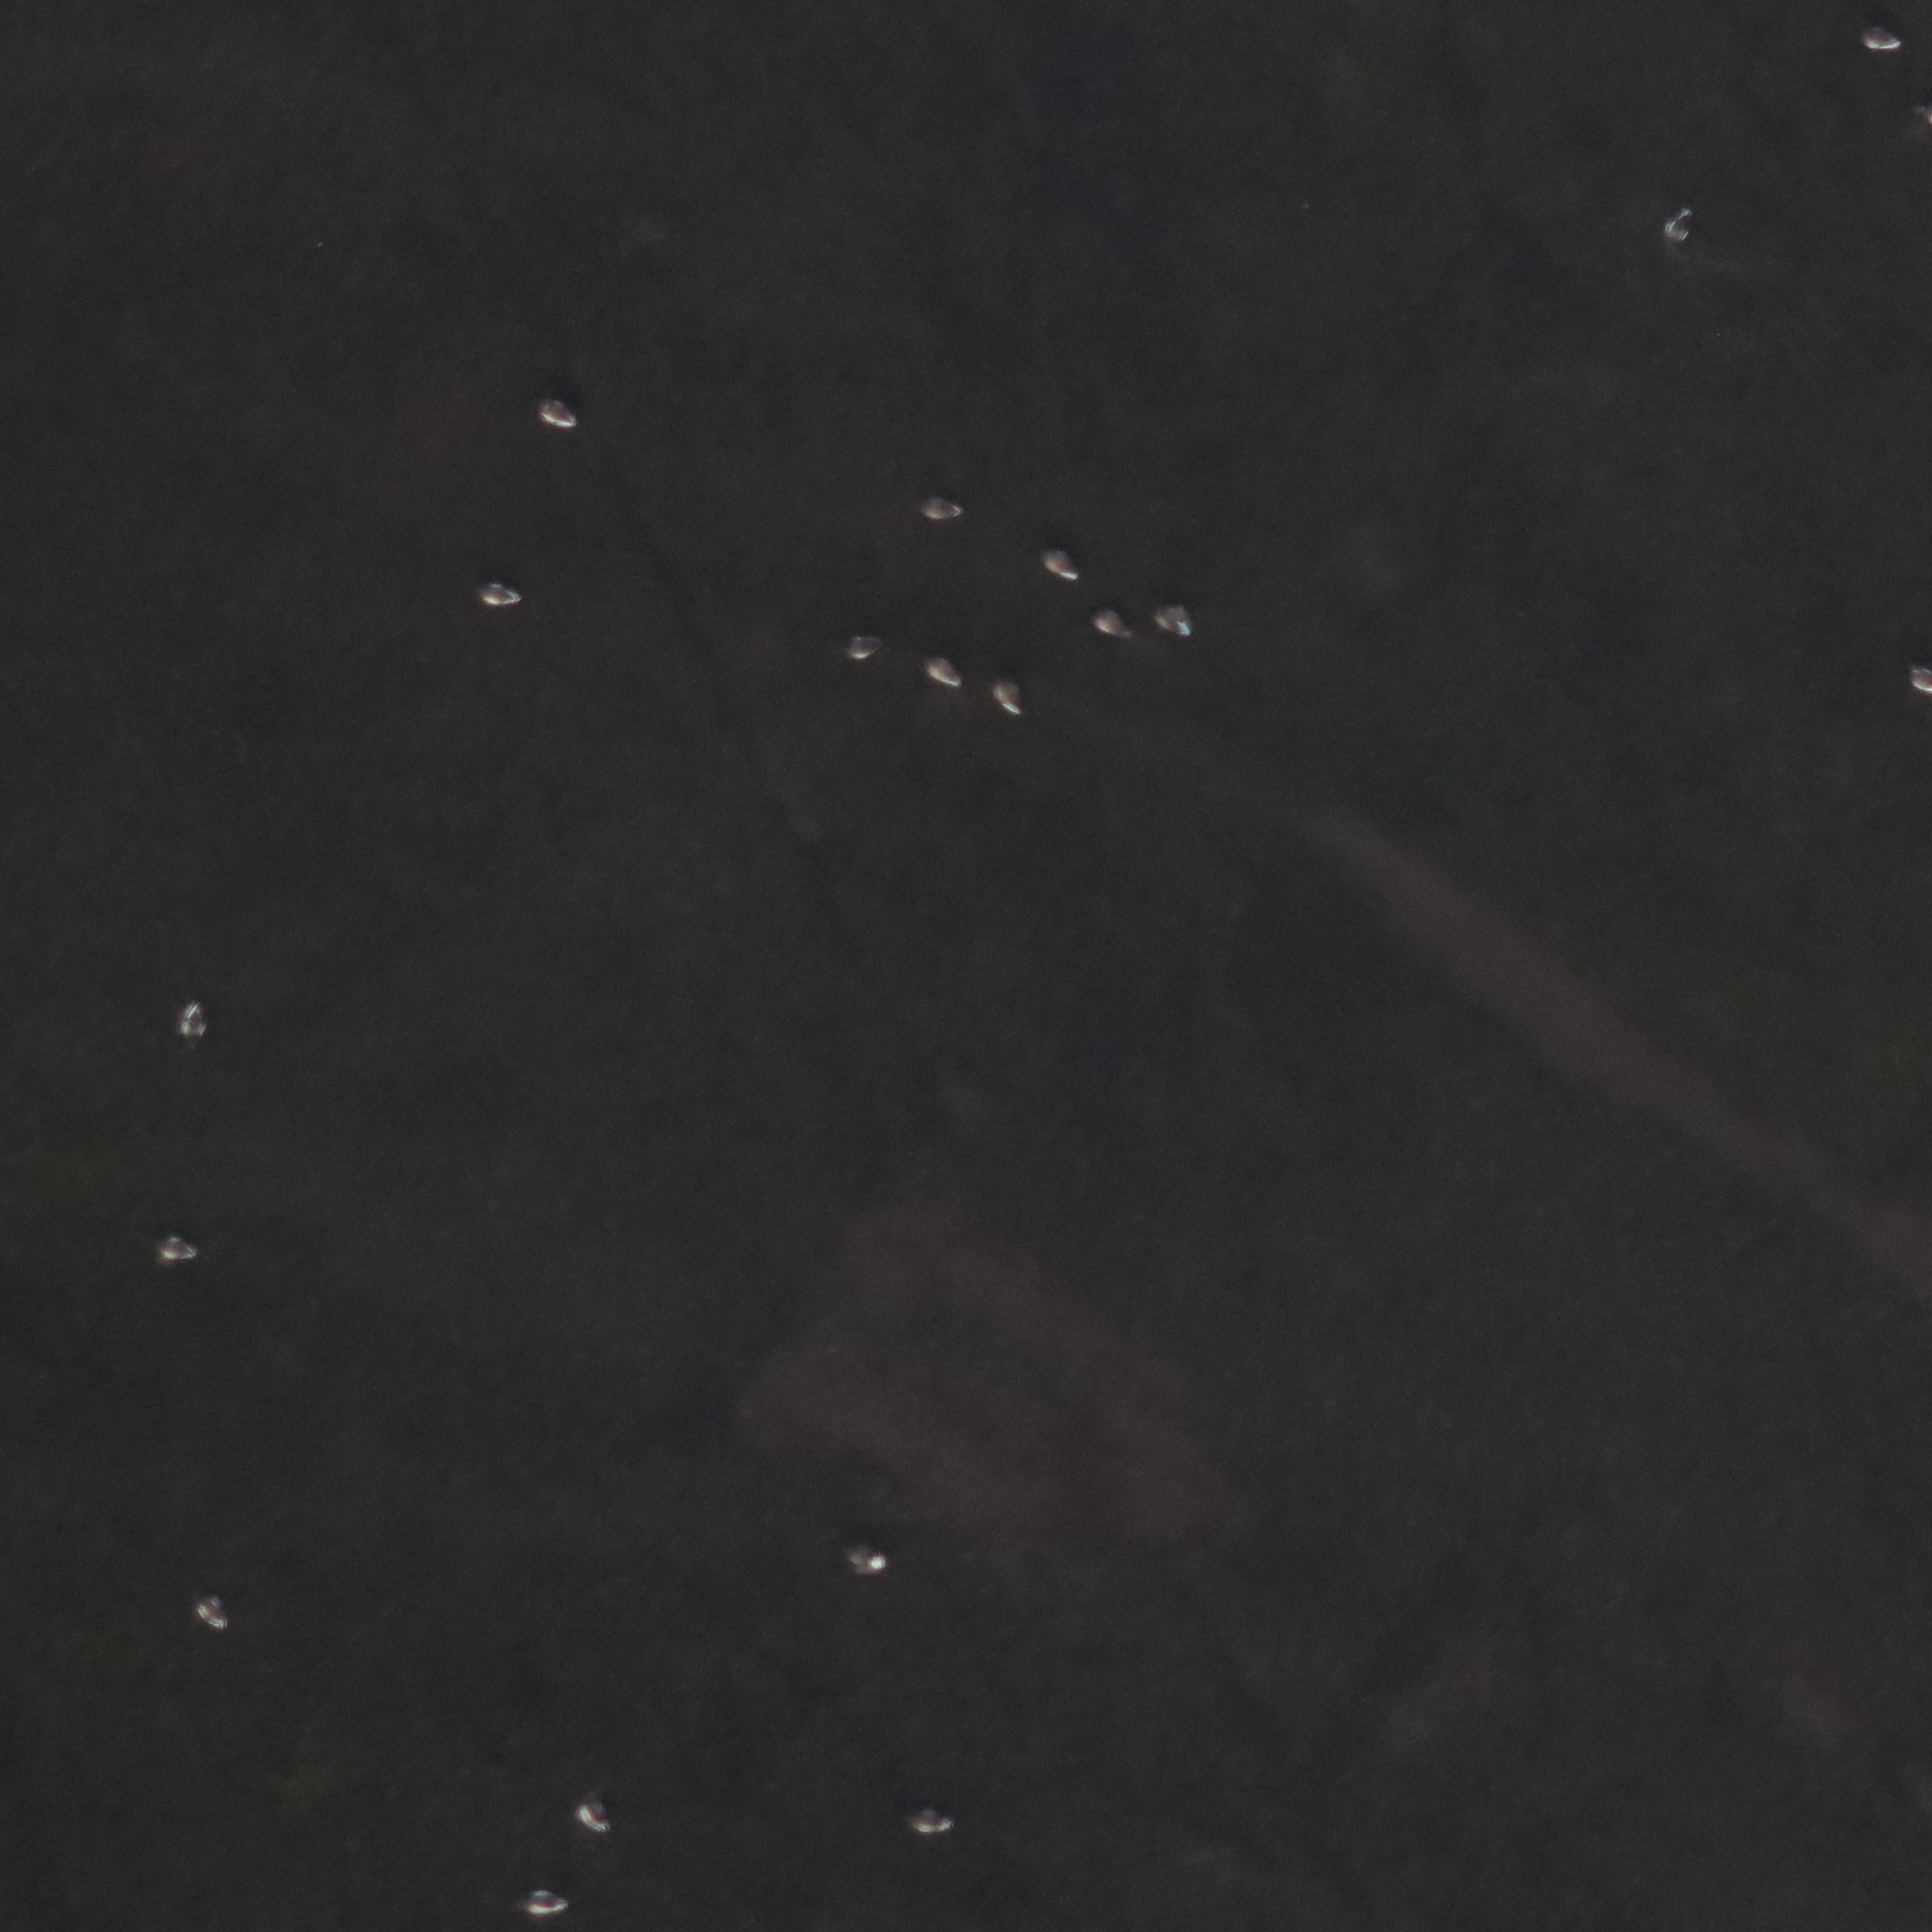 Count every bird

19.